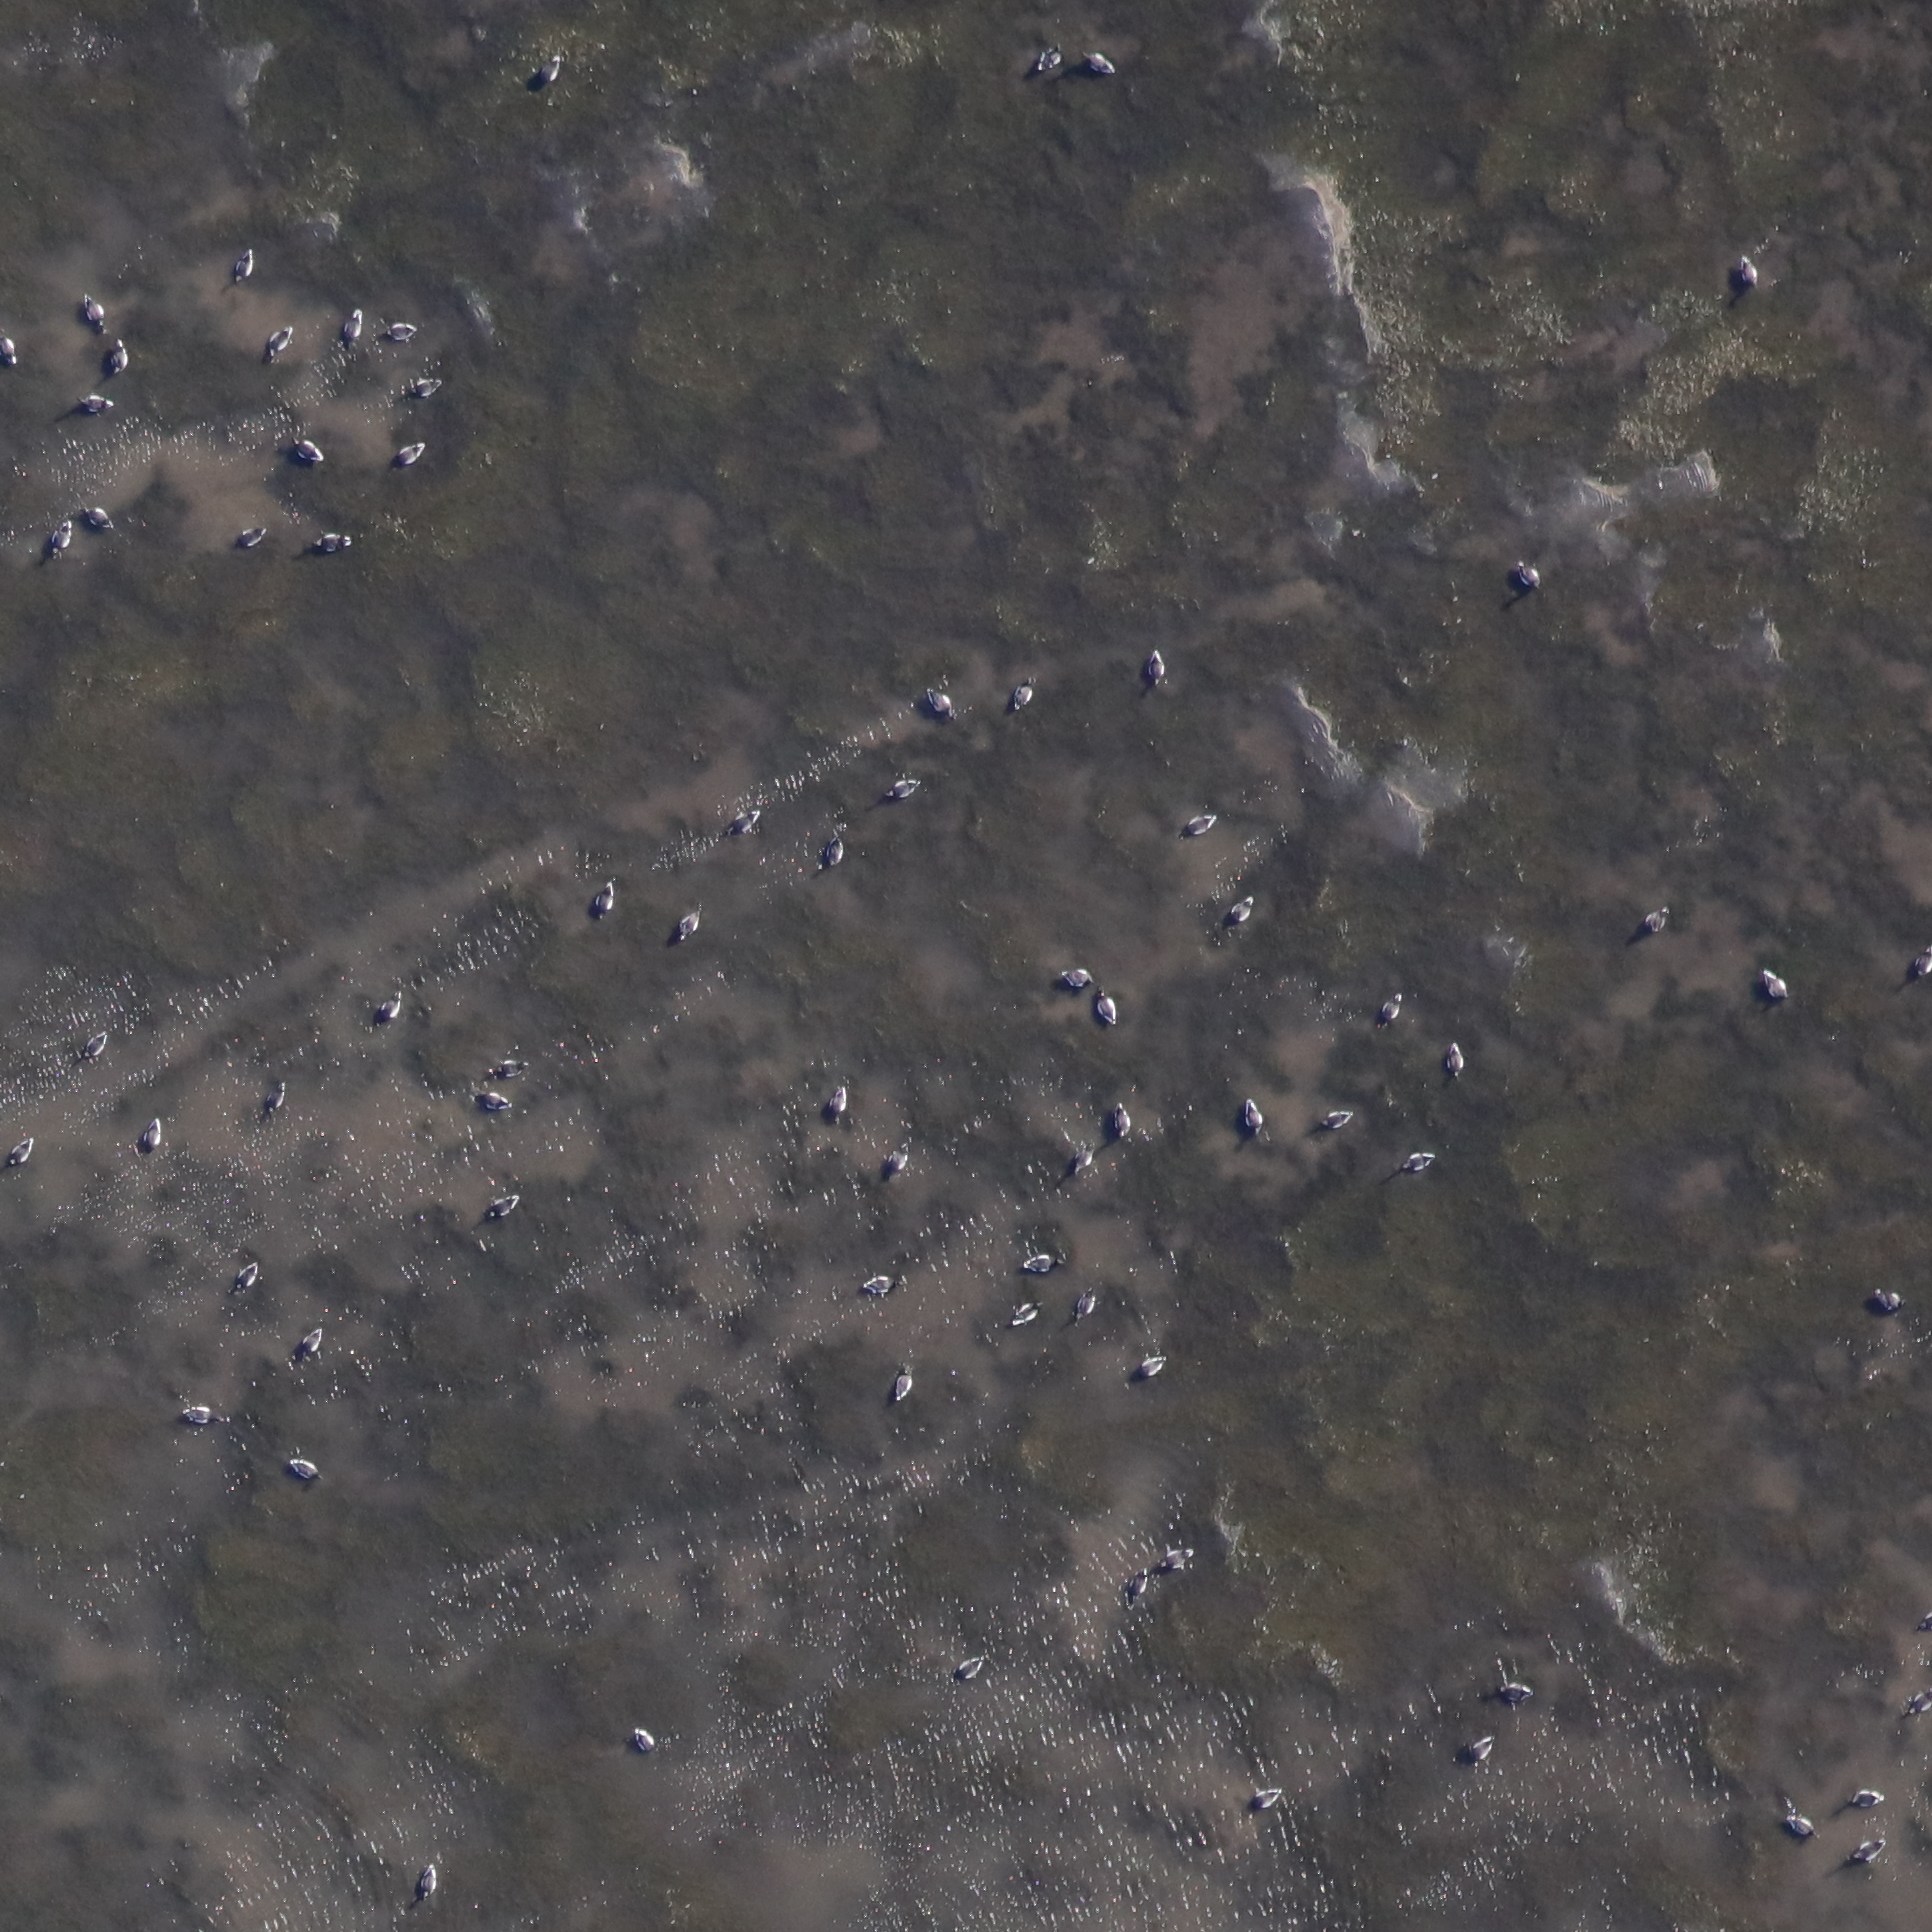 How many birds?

75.